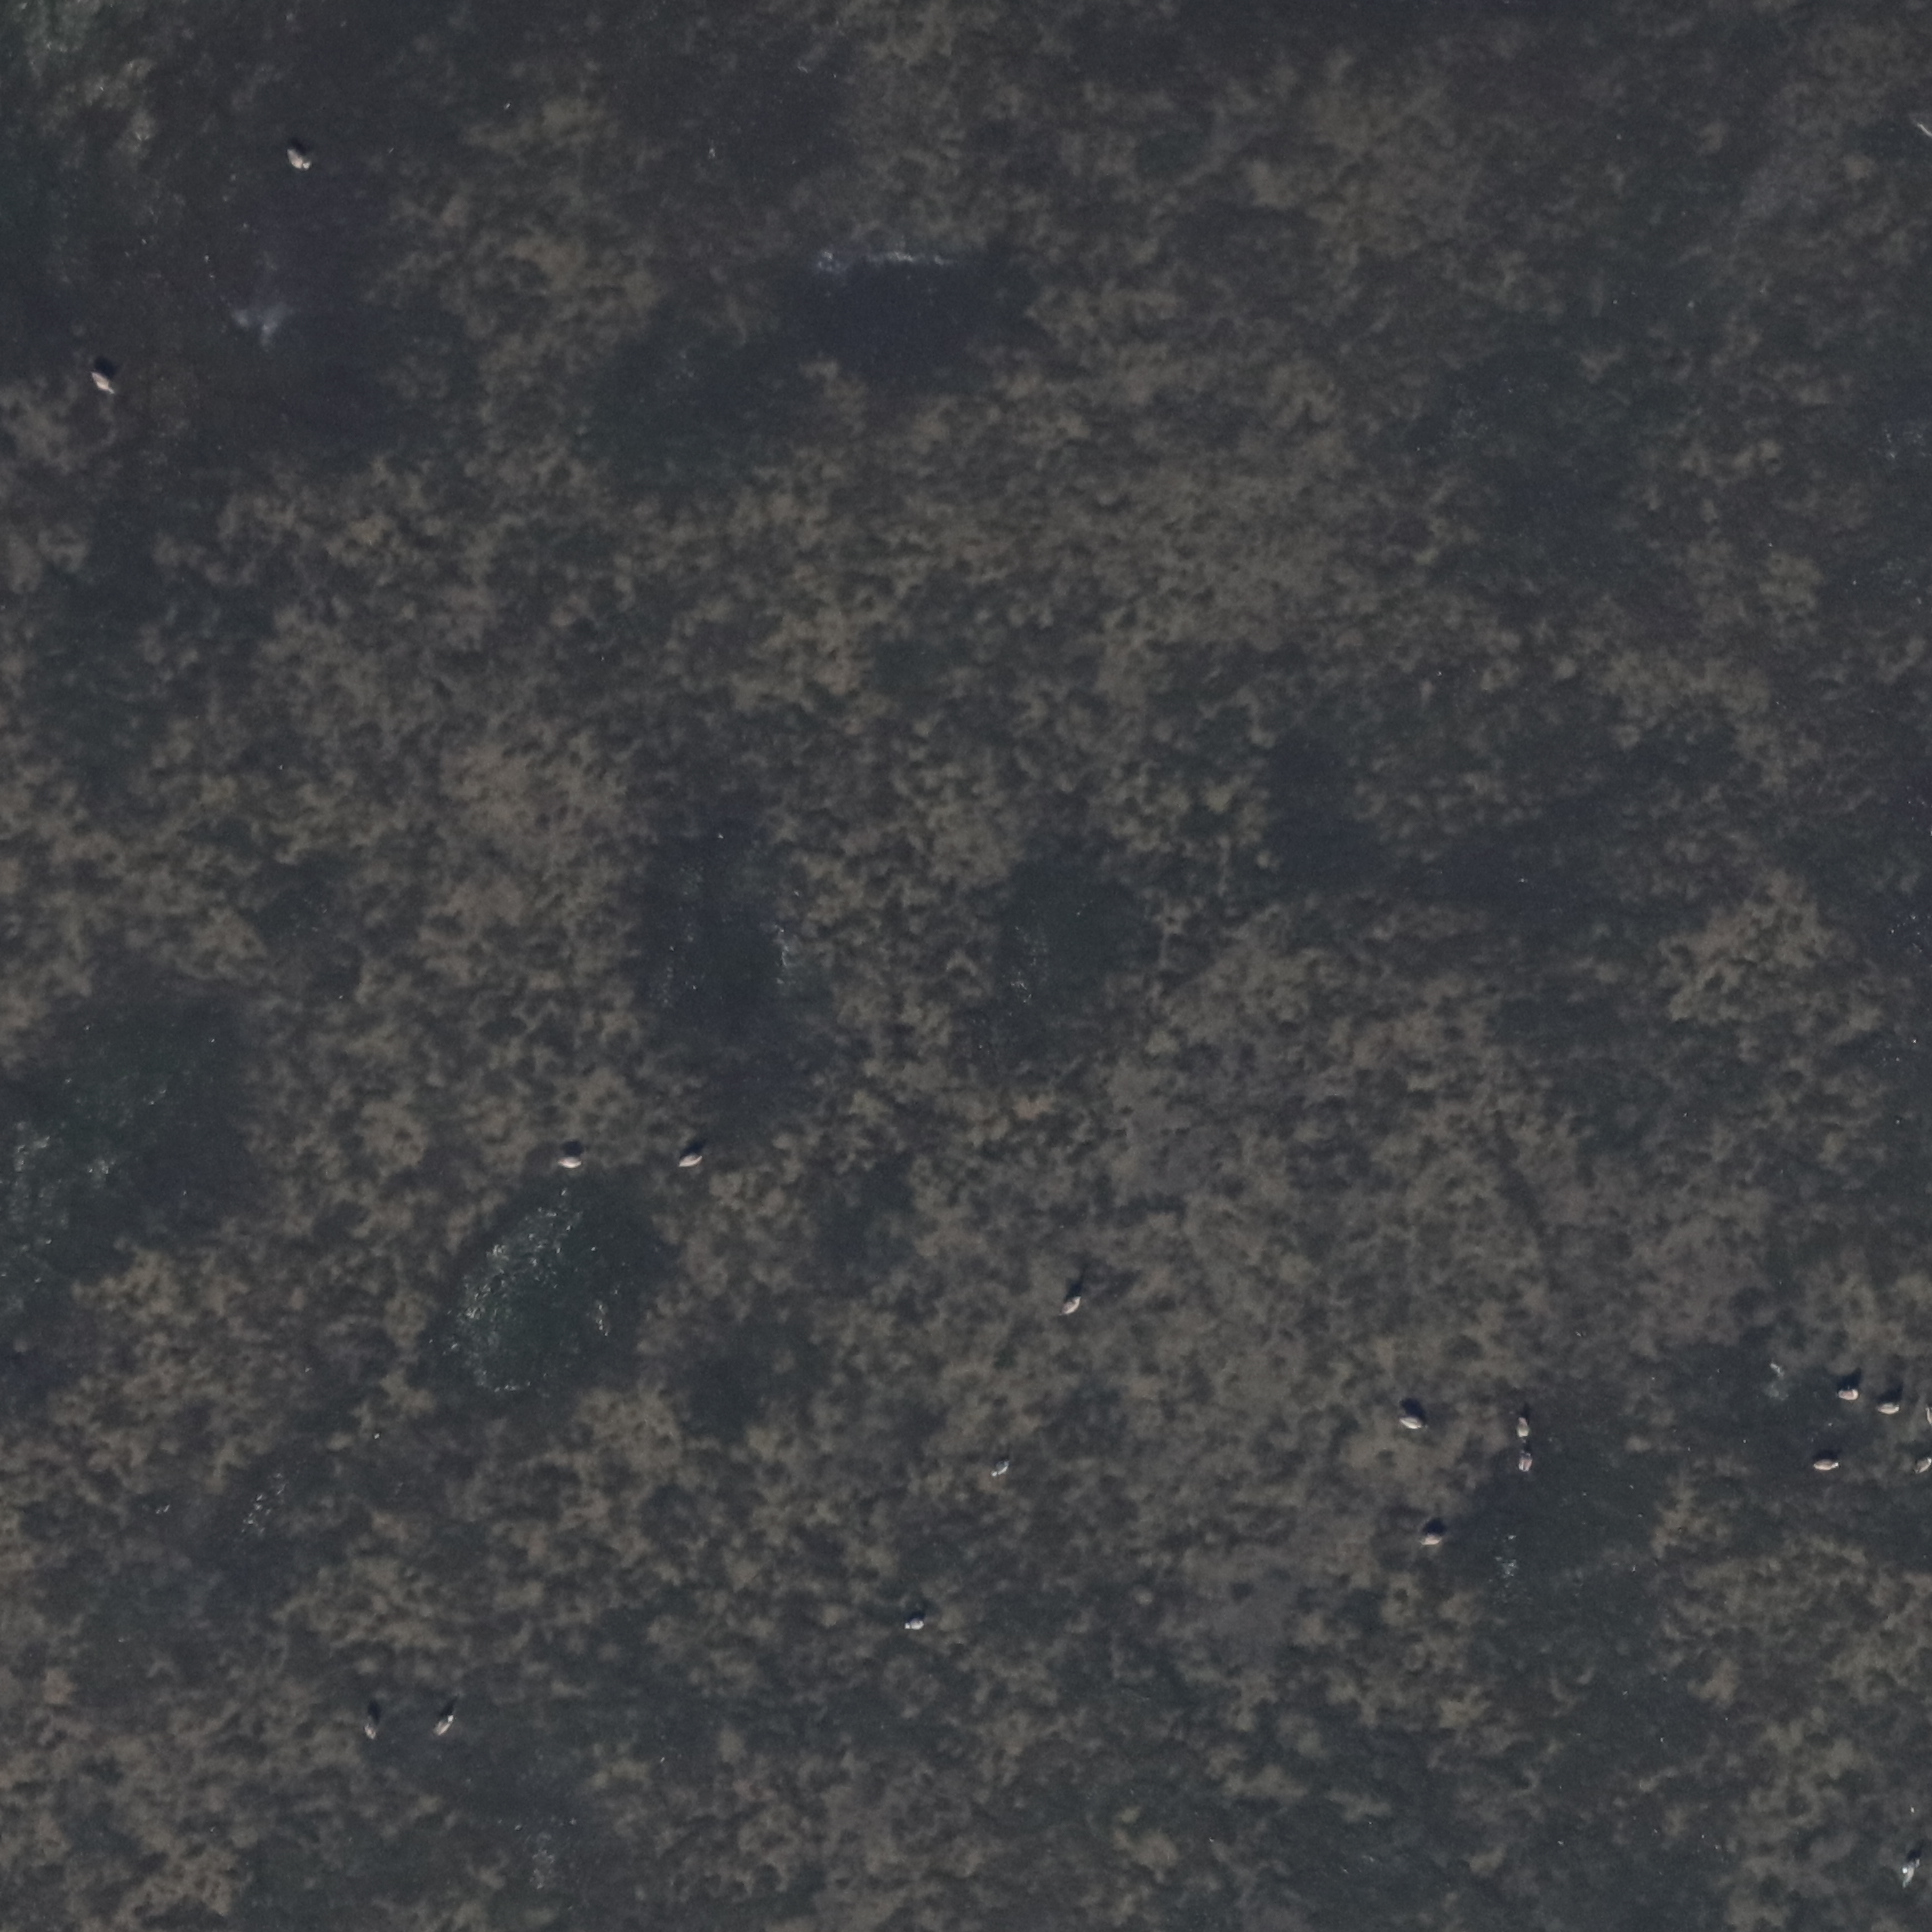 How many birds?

18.